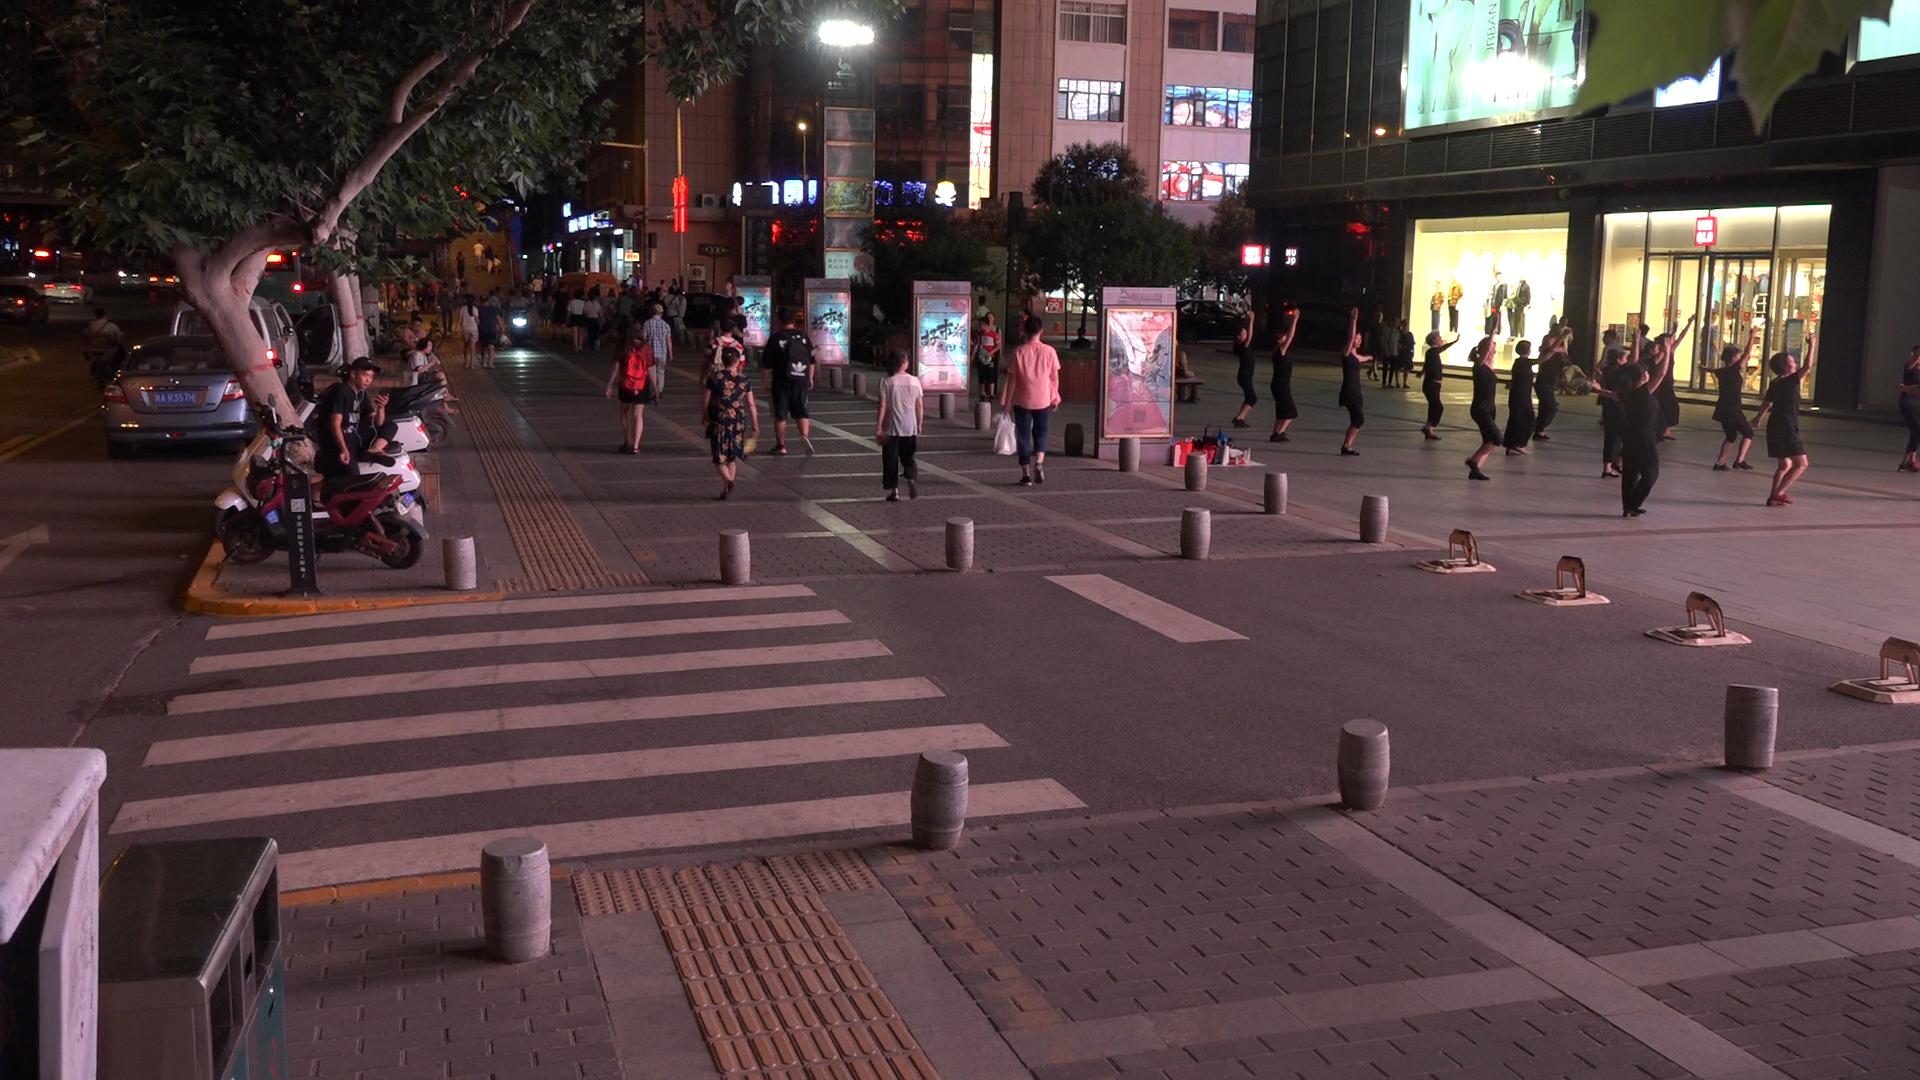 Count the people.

81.